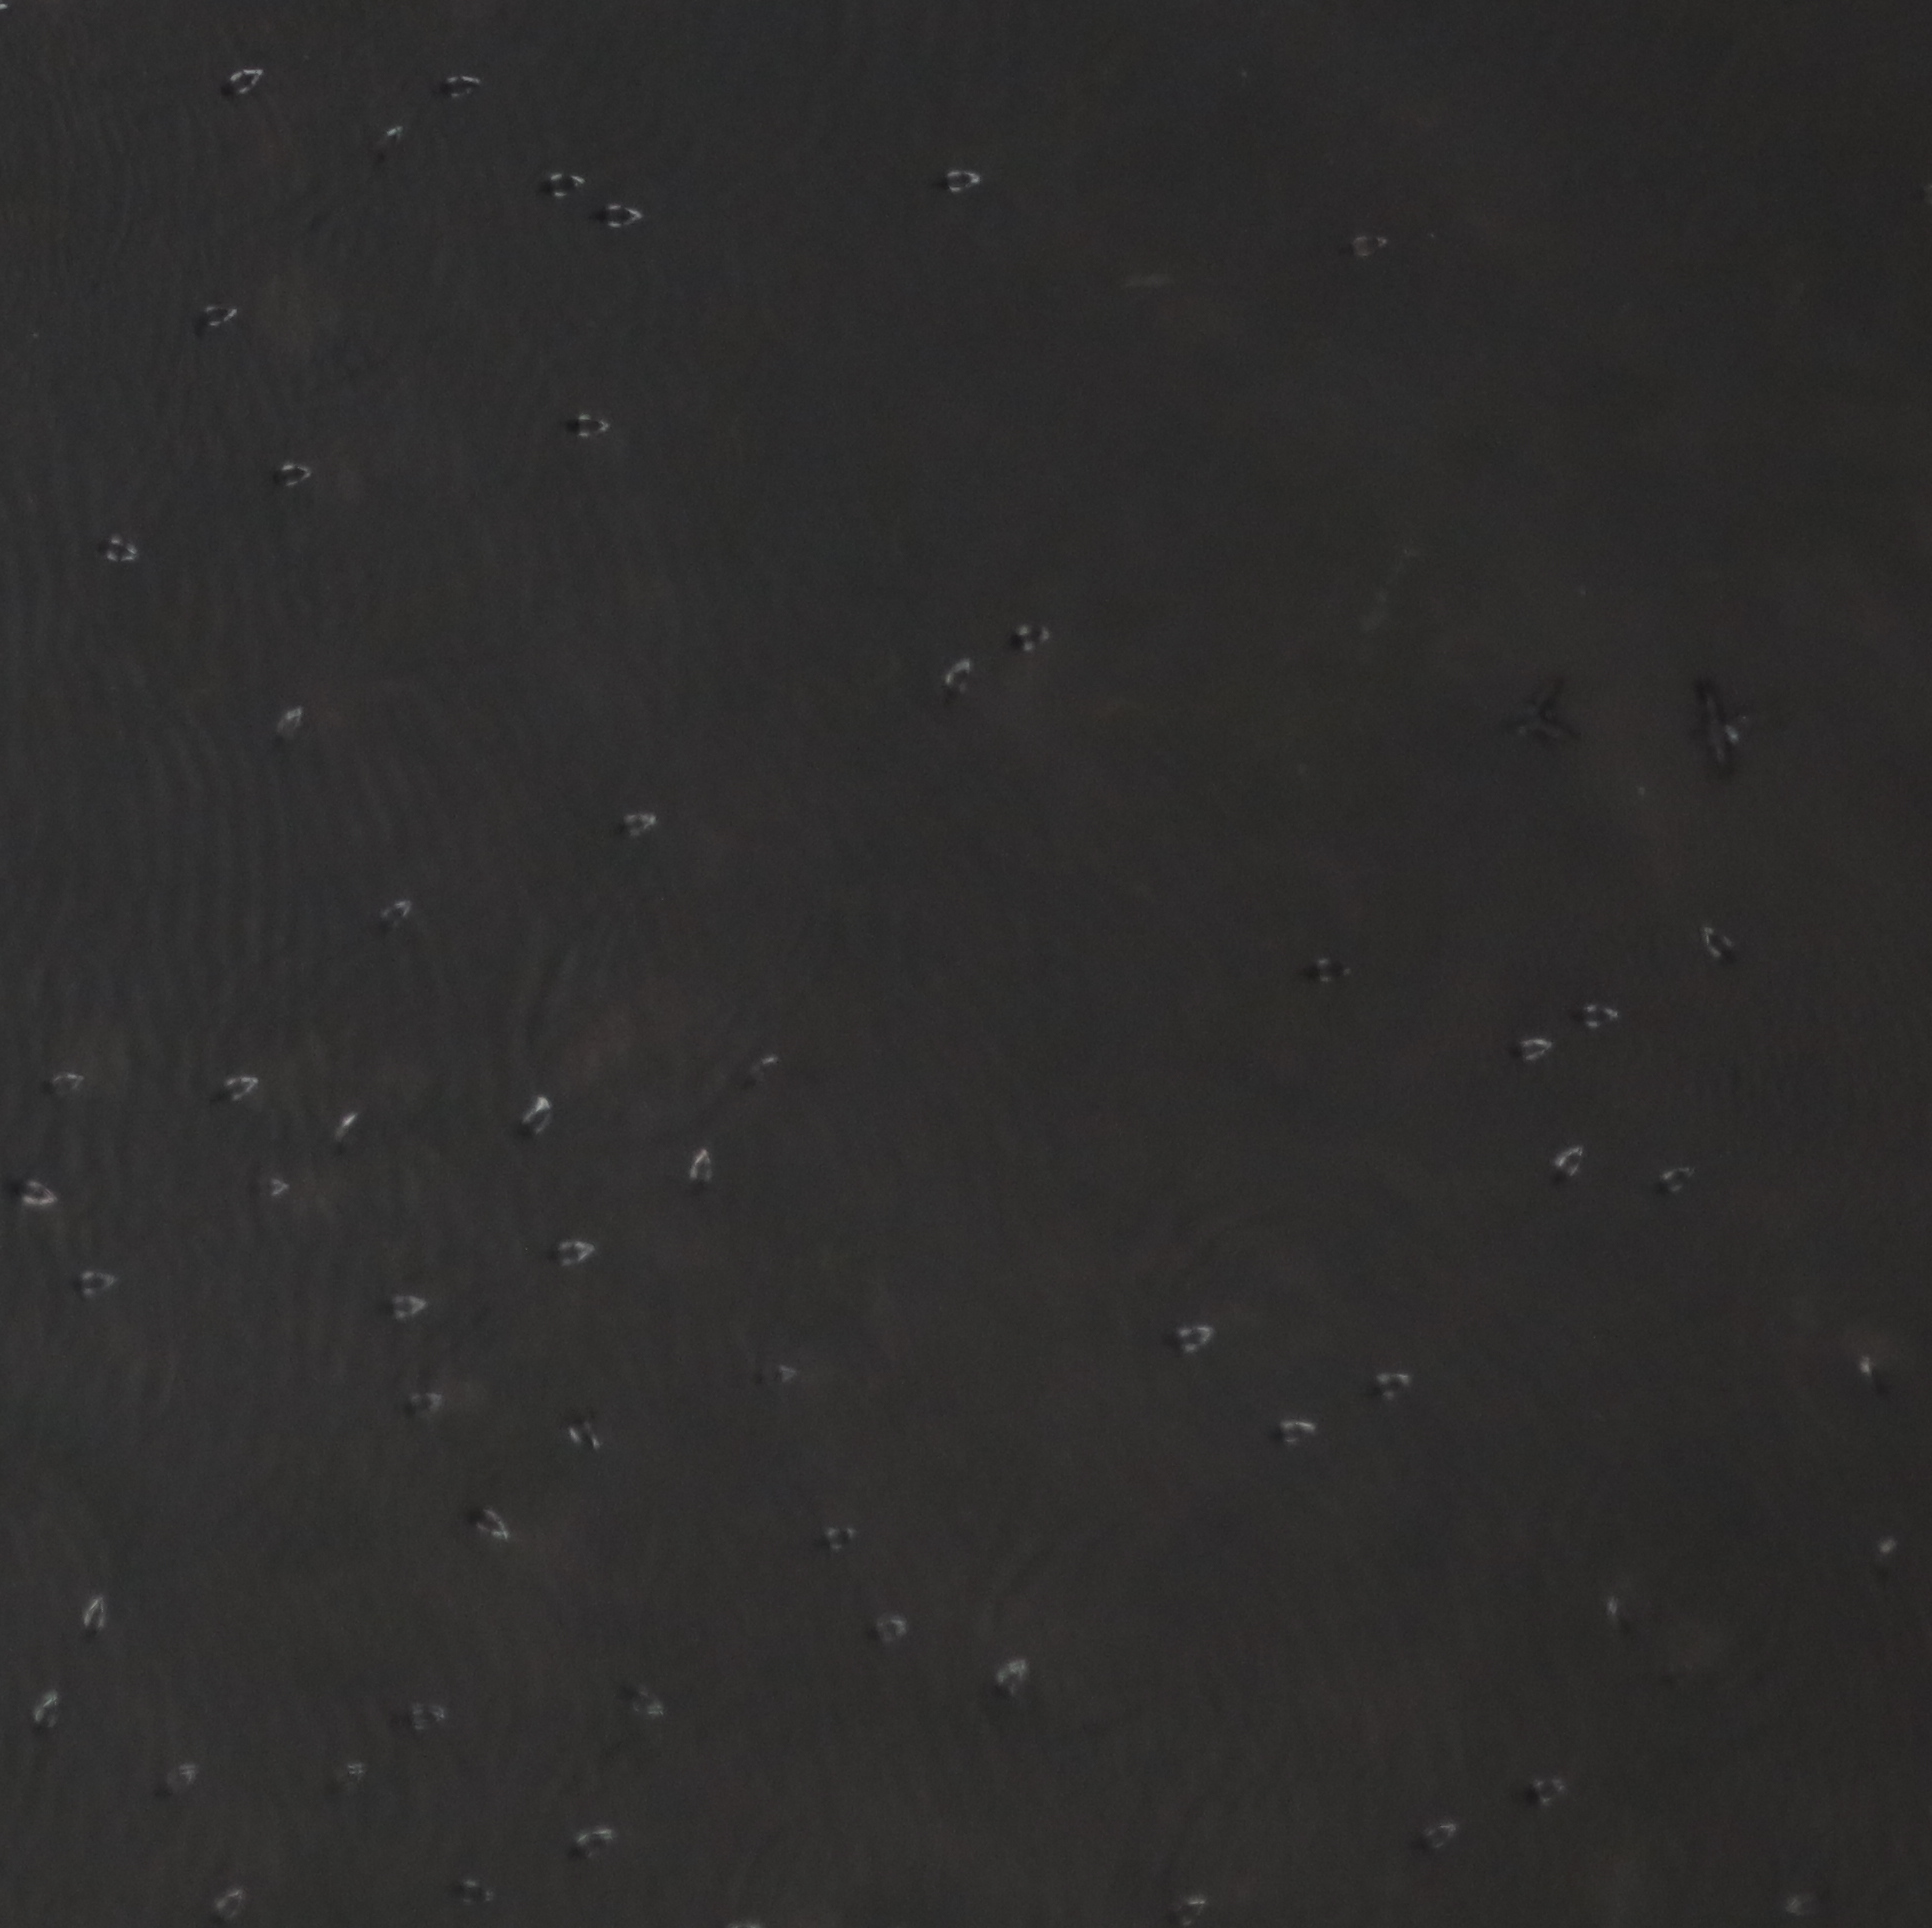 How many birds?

61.